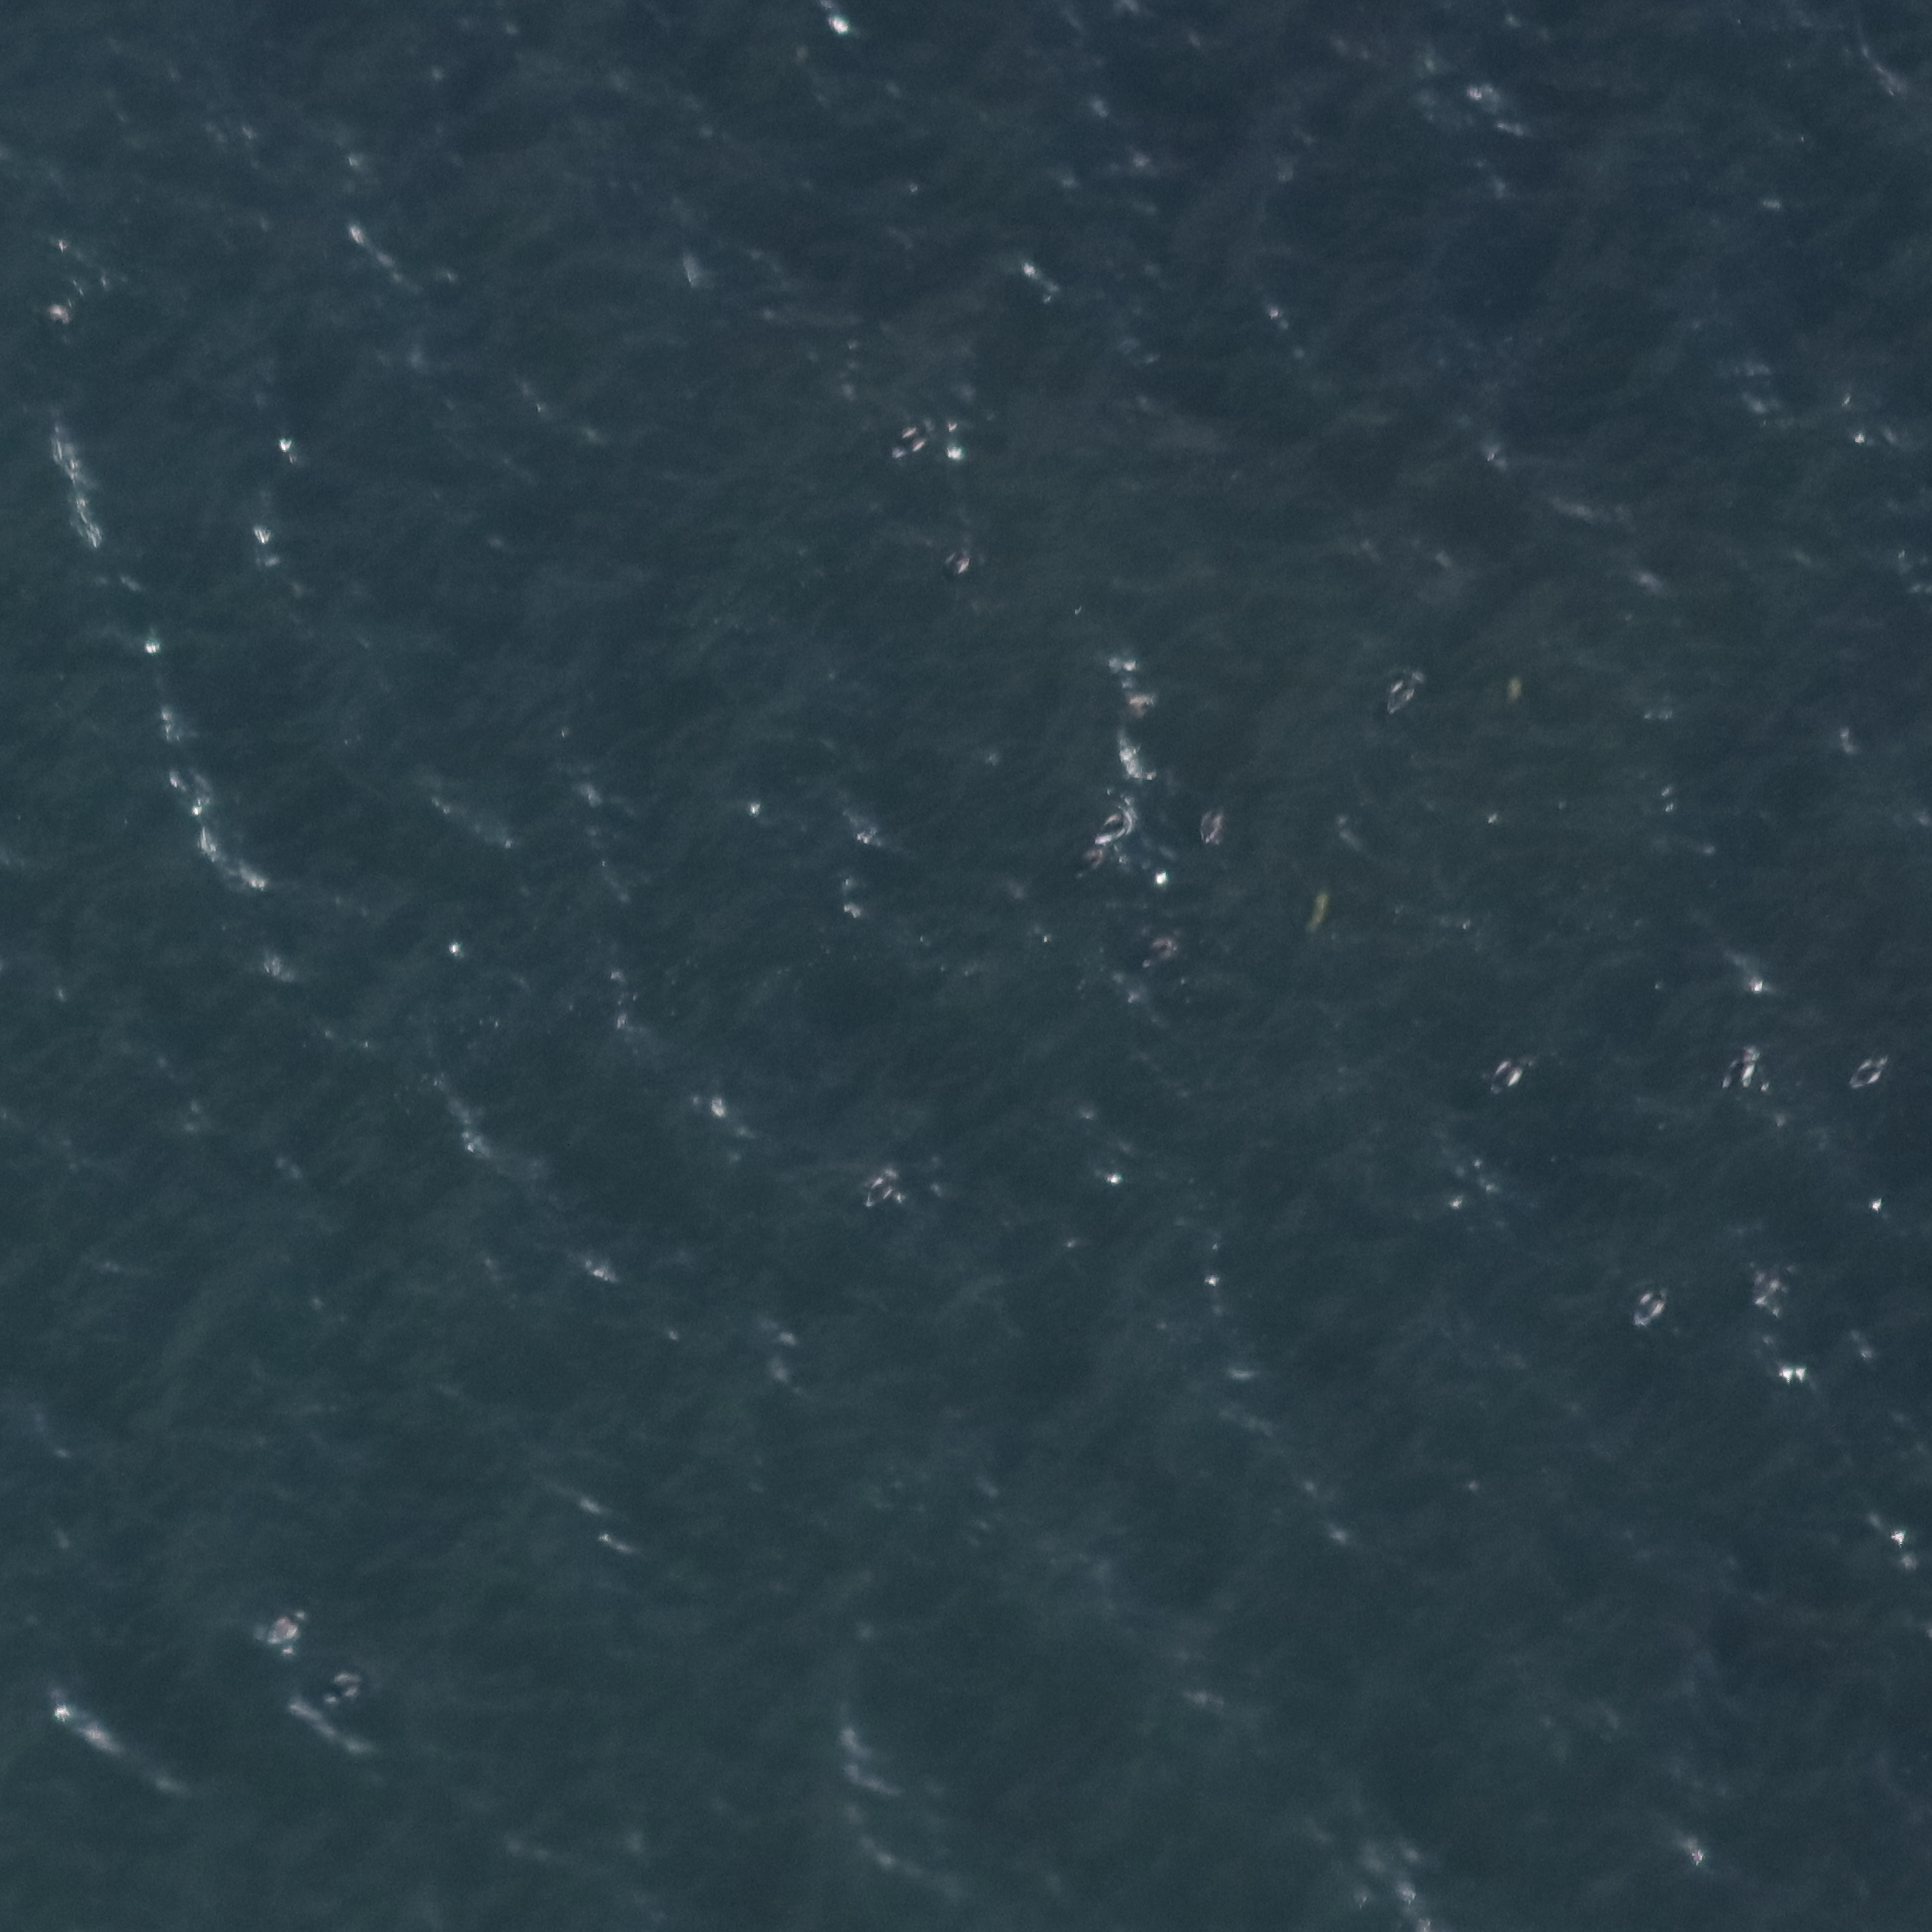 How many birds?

15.